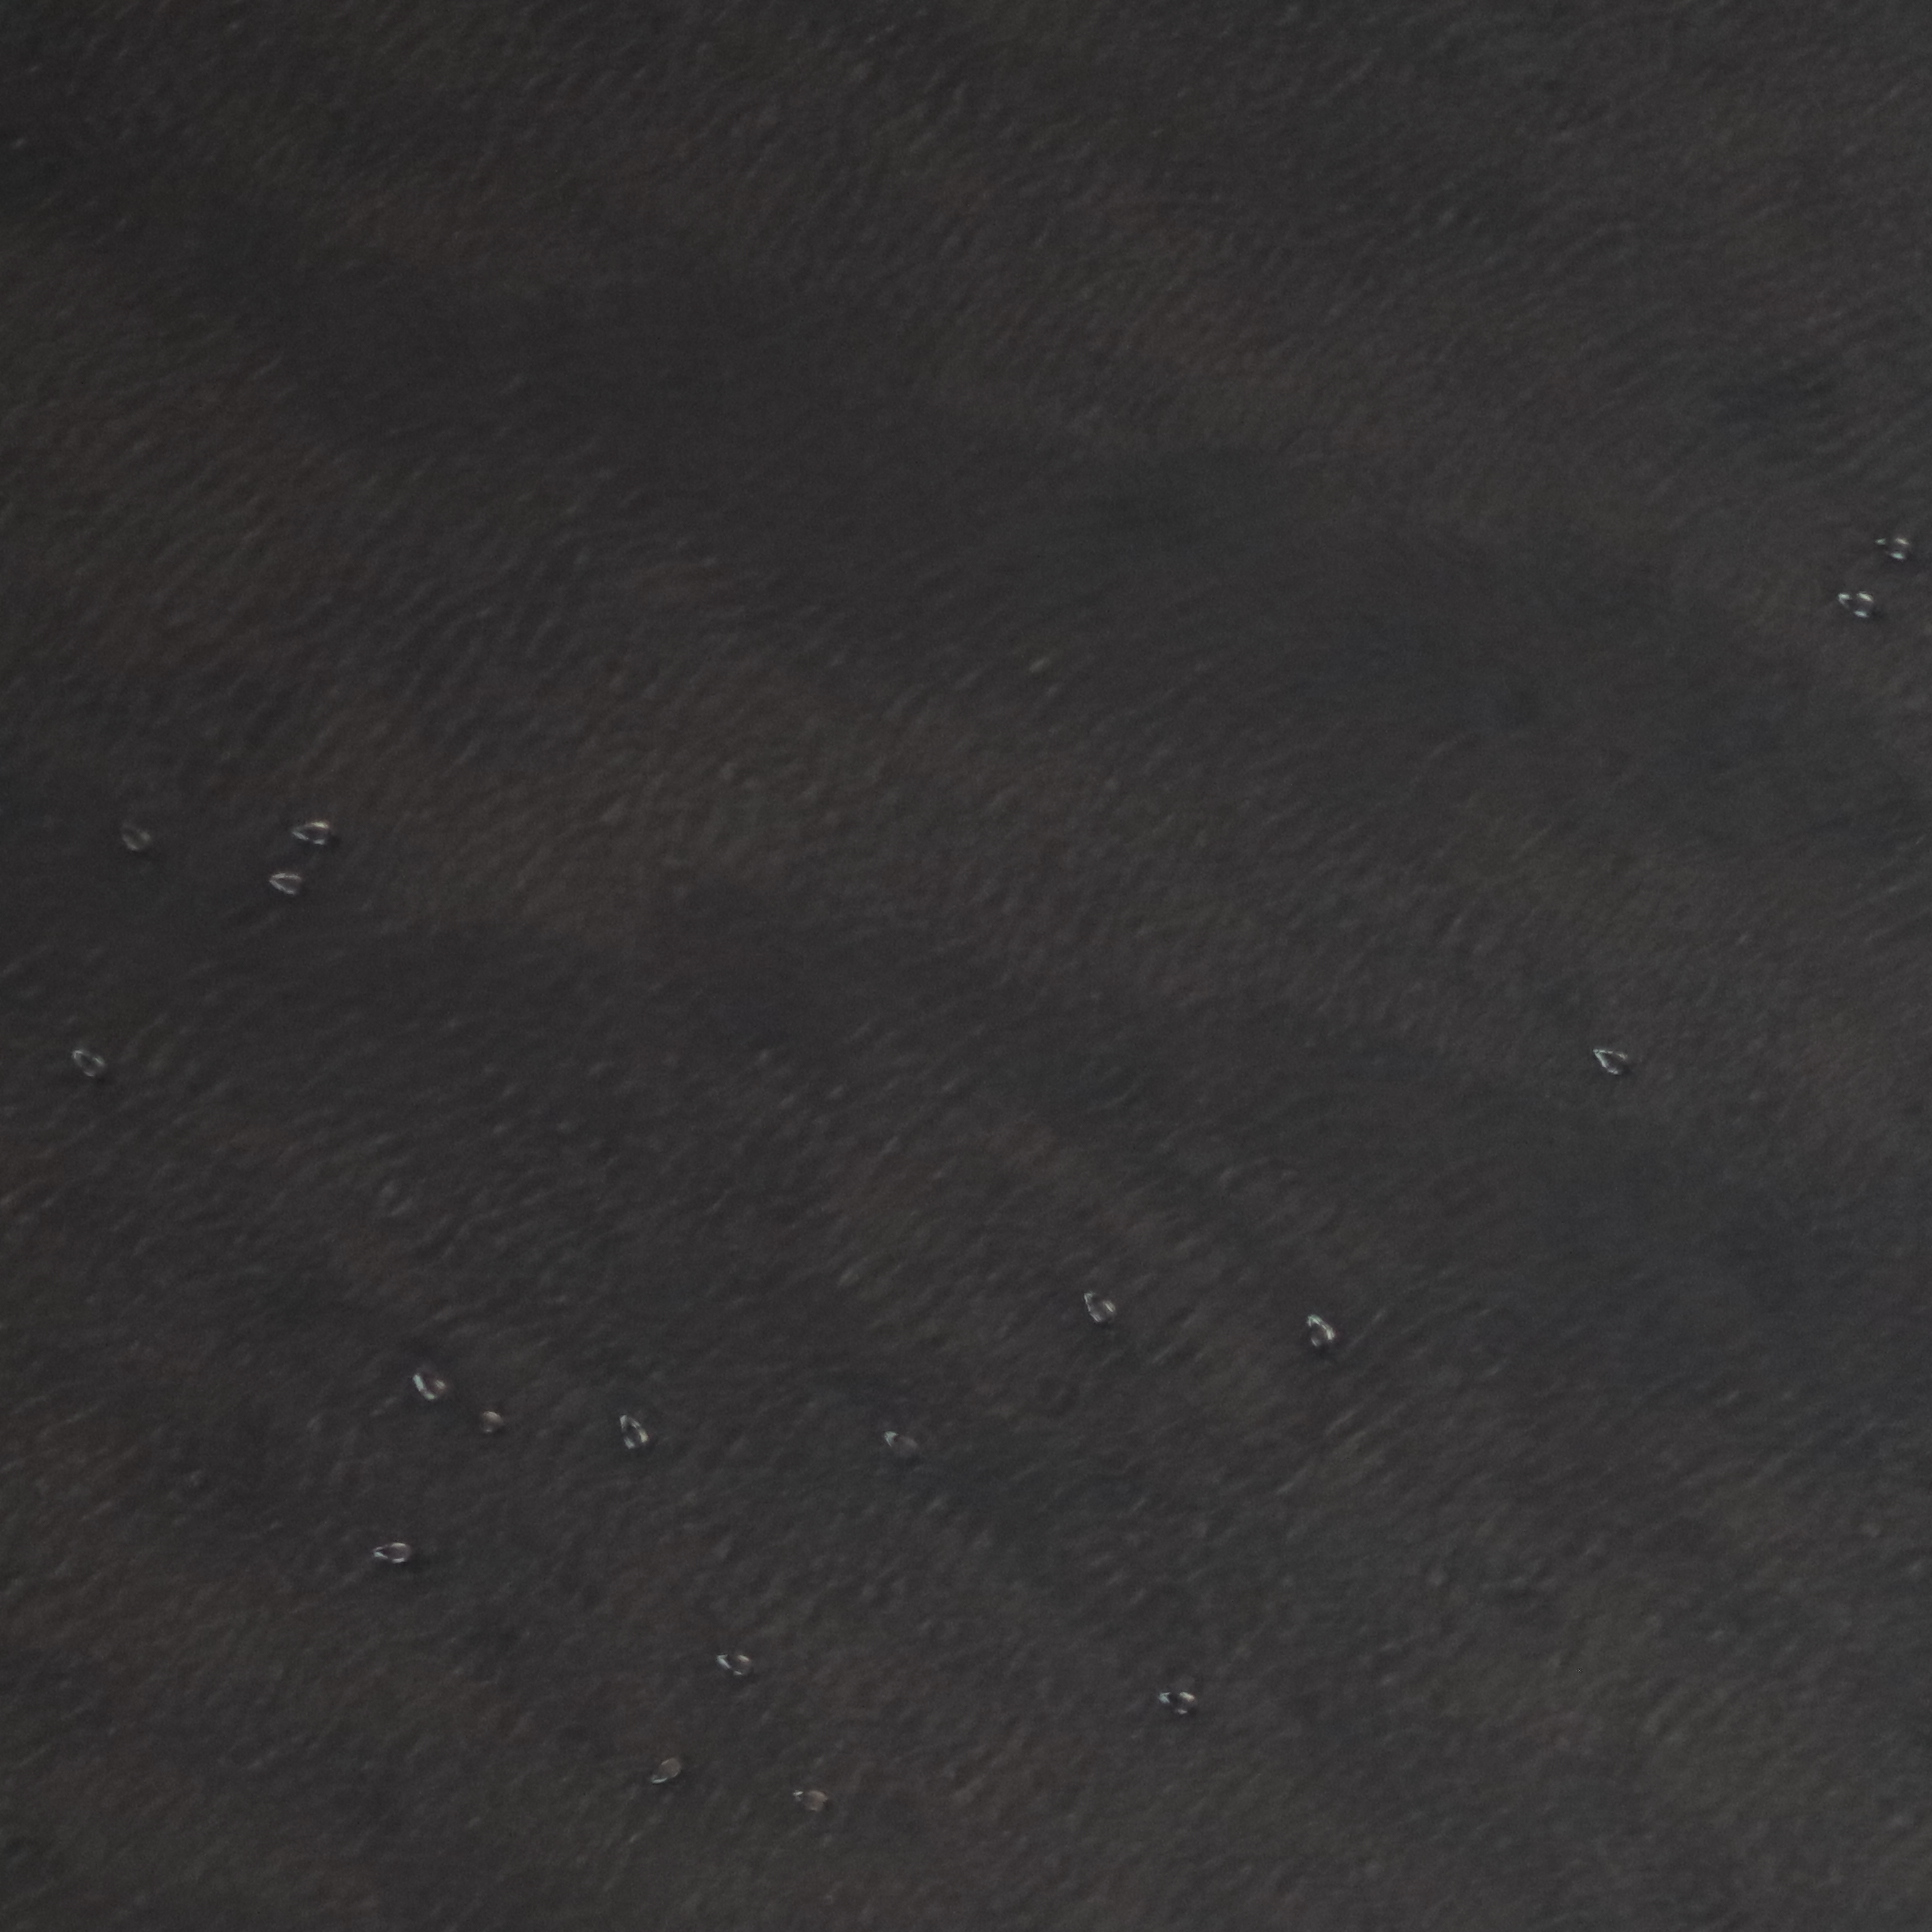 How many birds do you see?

18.